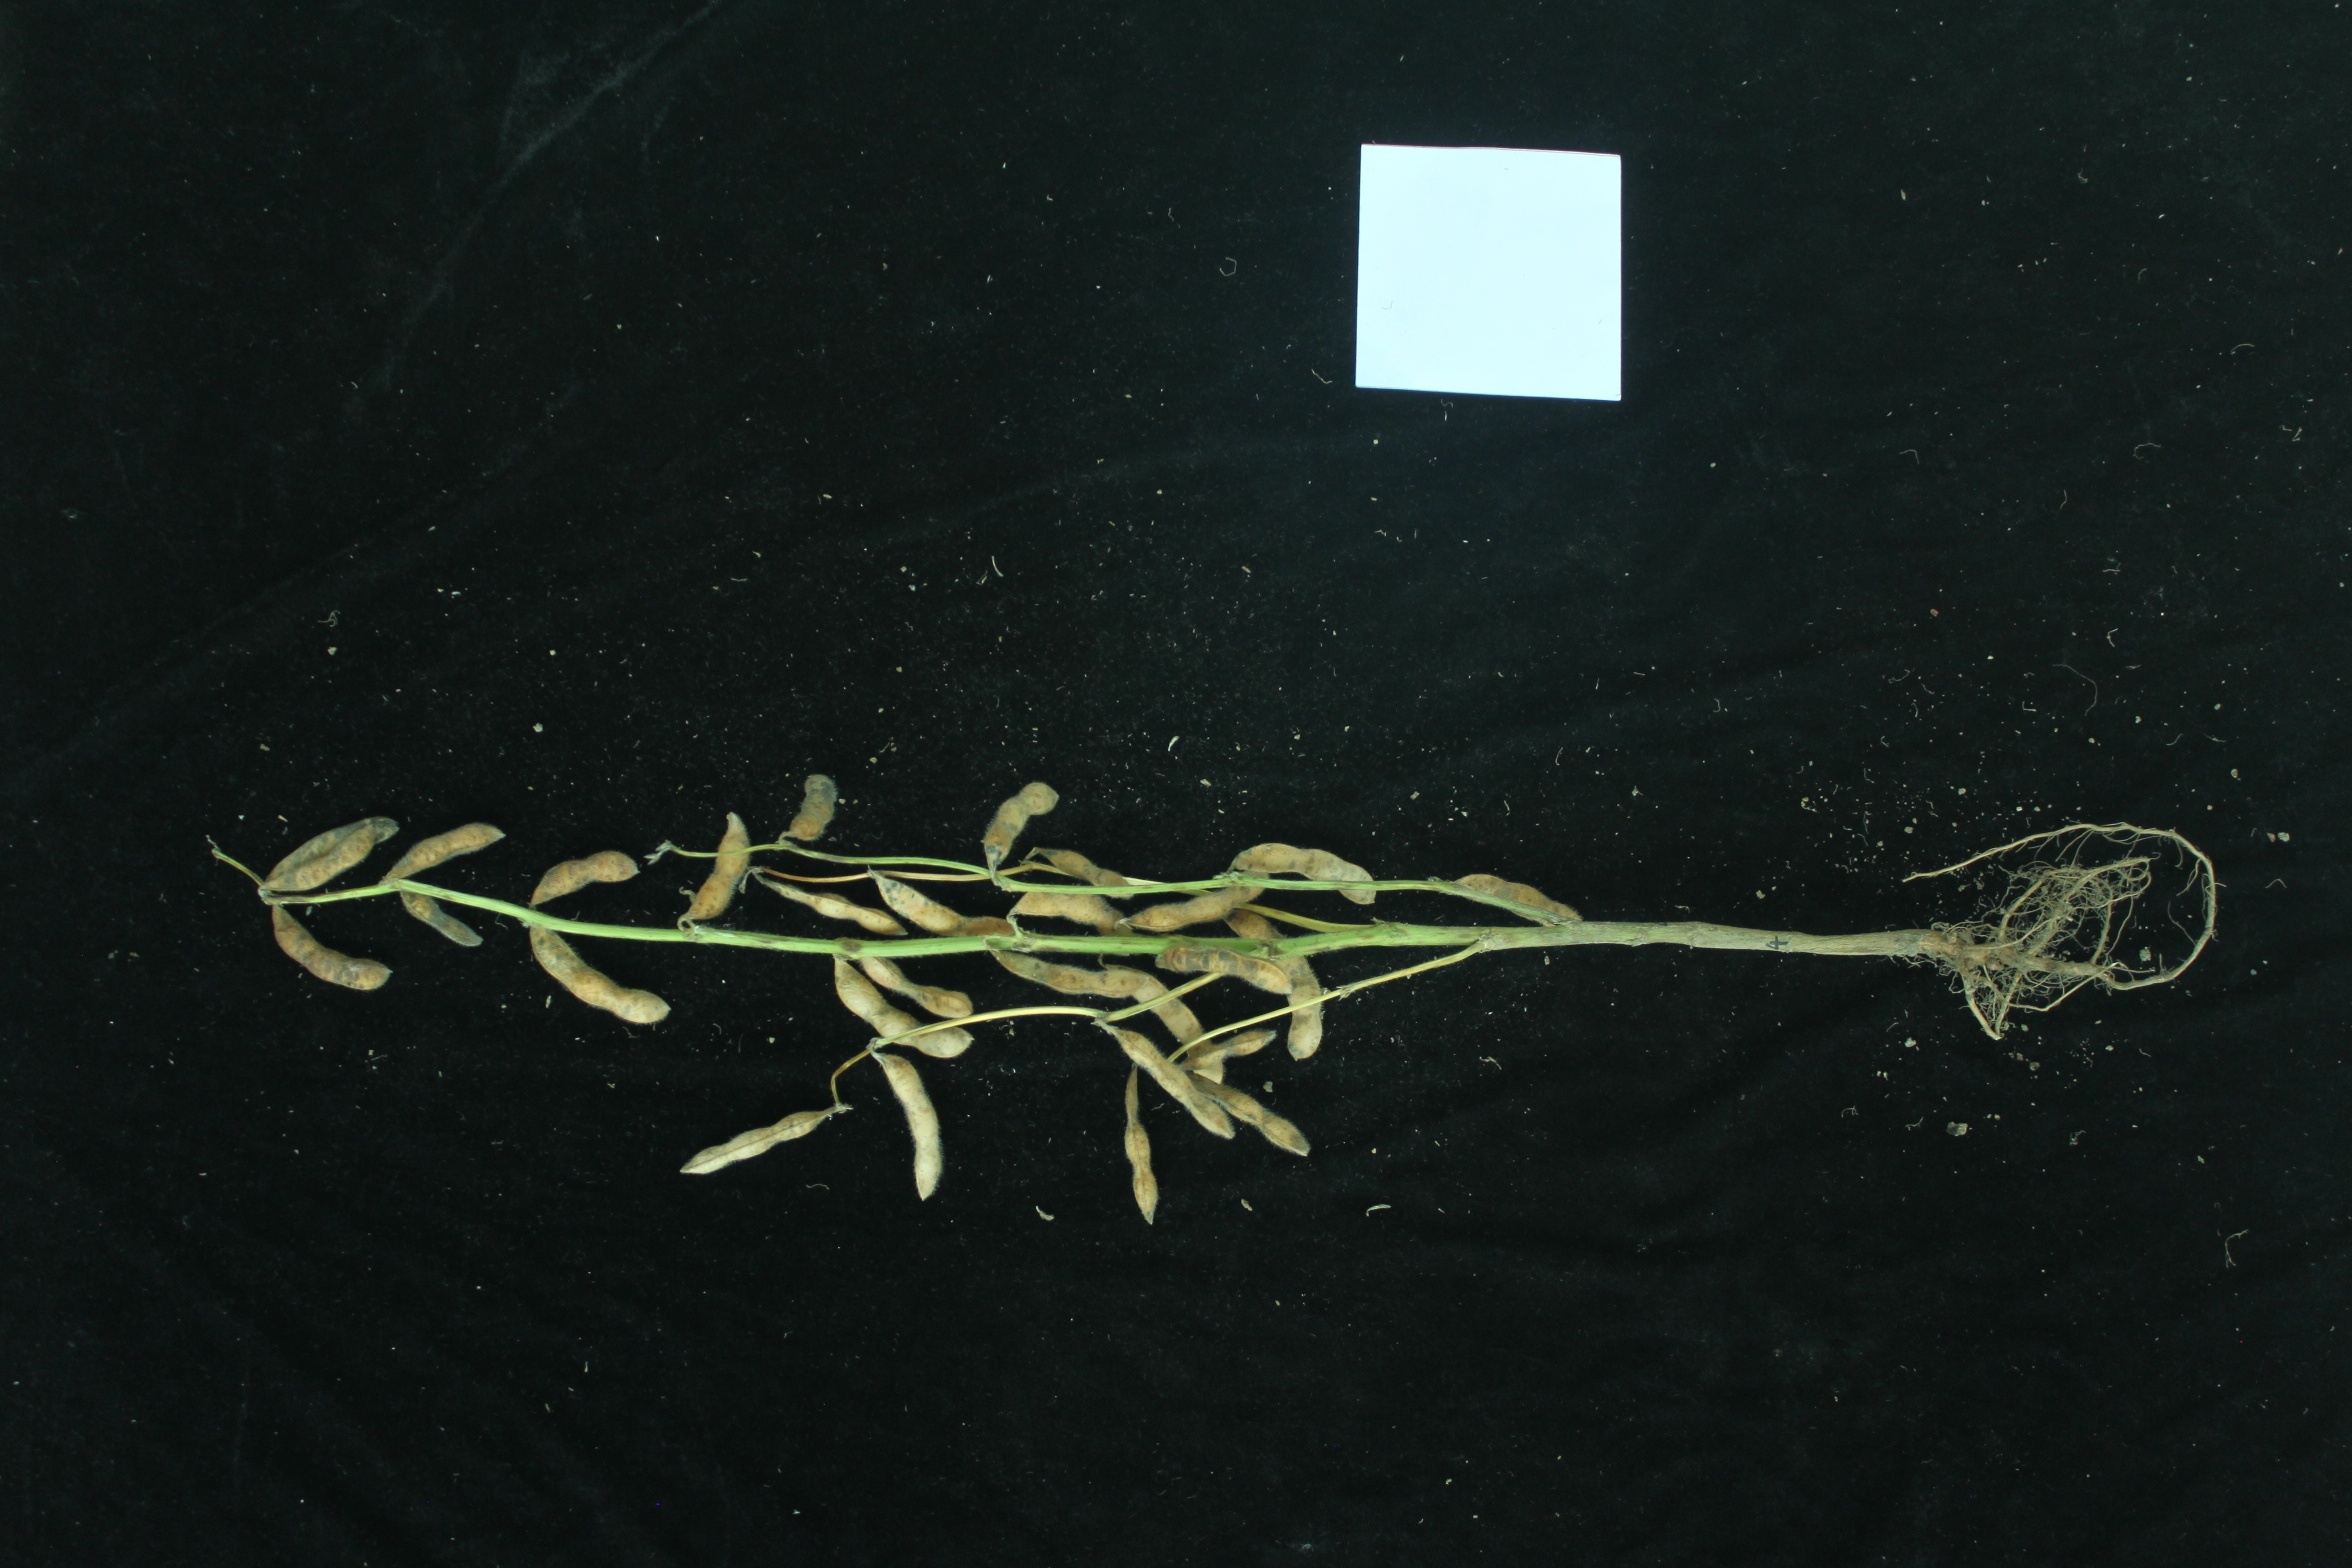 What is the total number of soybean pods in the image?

30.